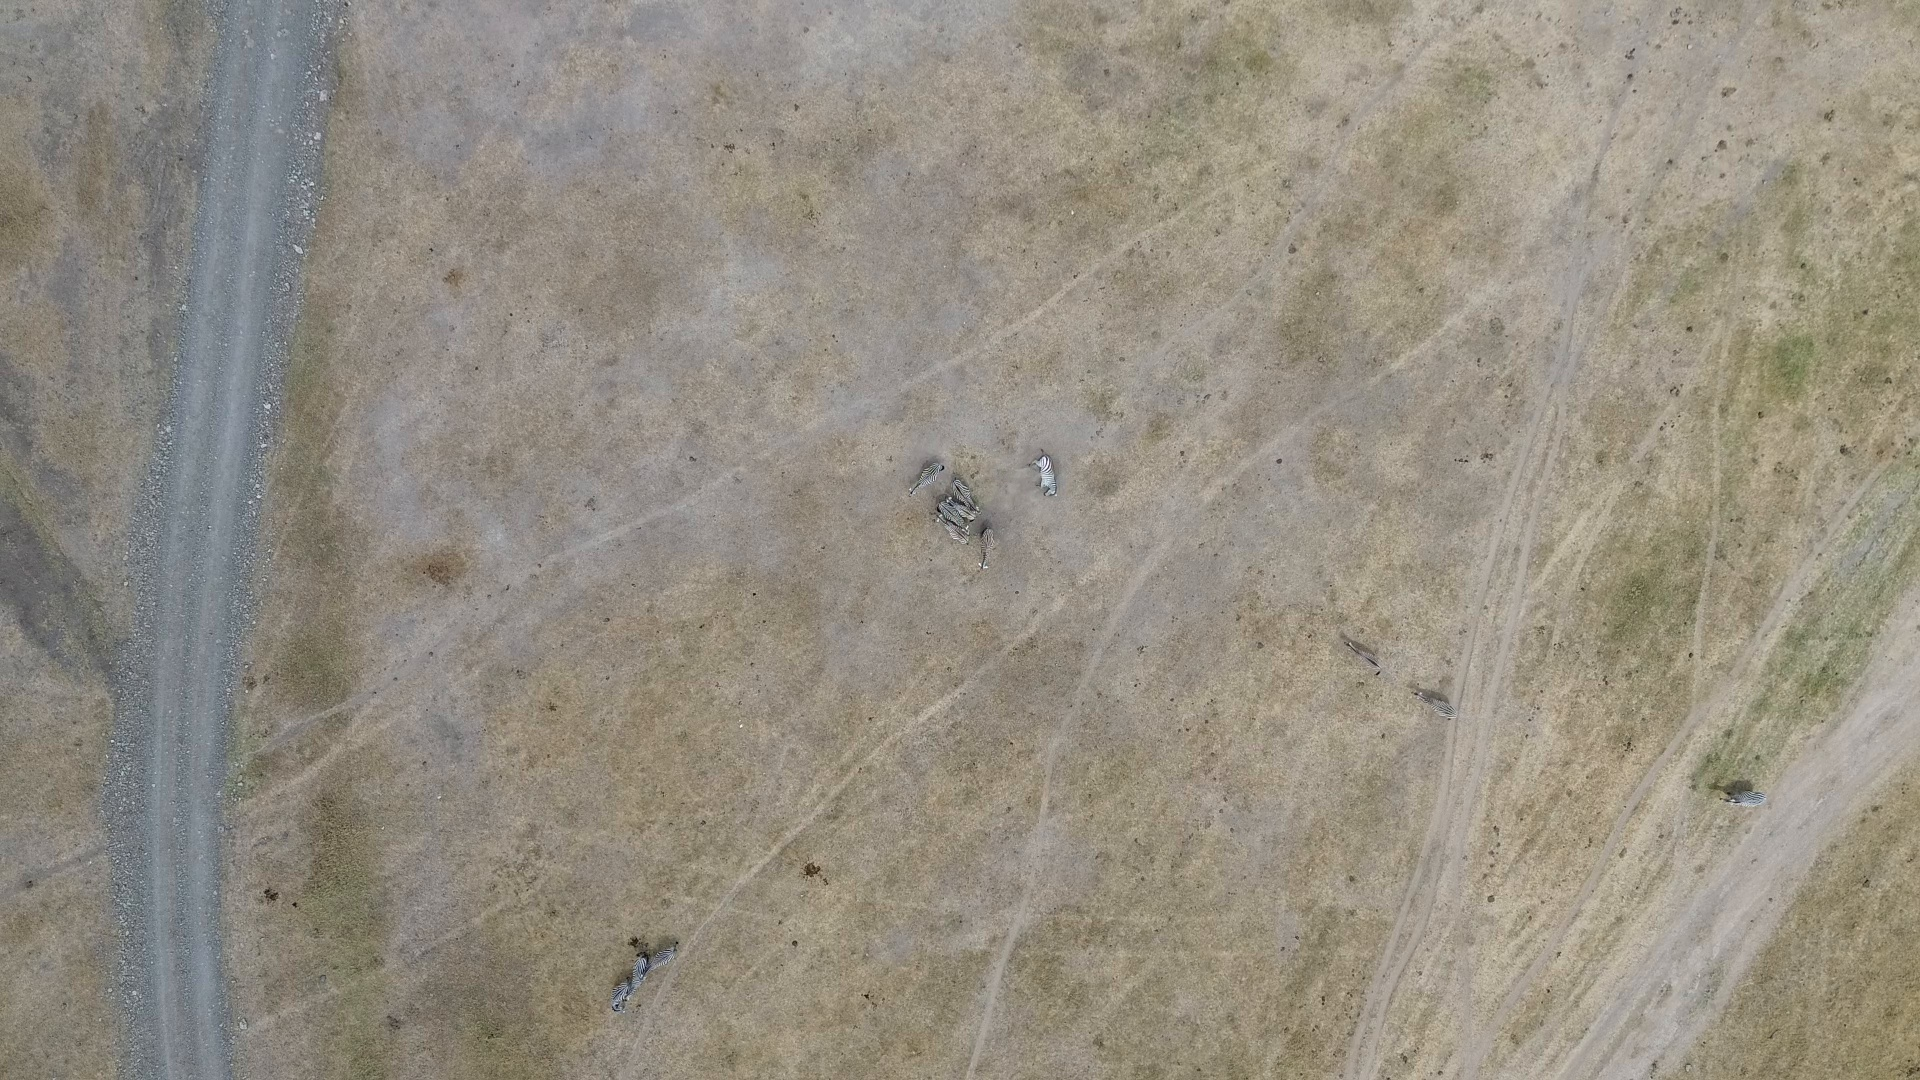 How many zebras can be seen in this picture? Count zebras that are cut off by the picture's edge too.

12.